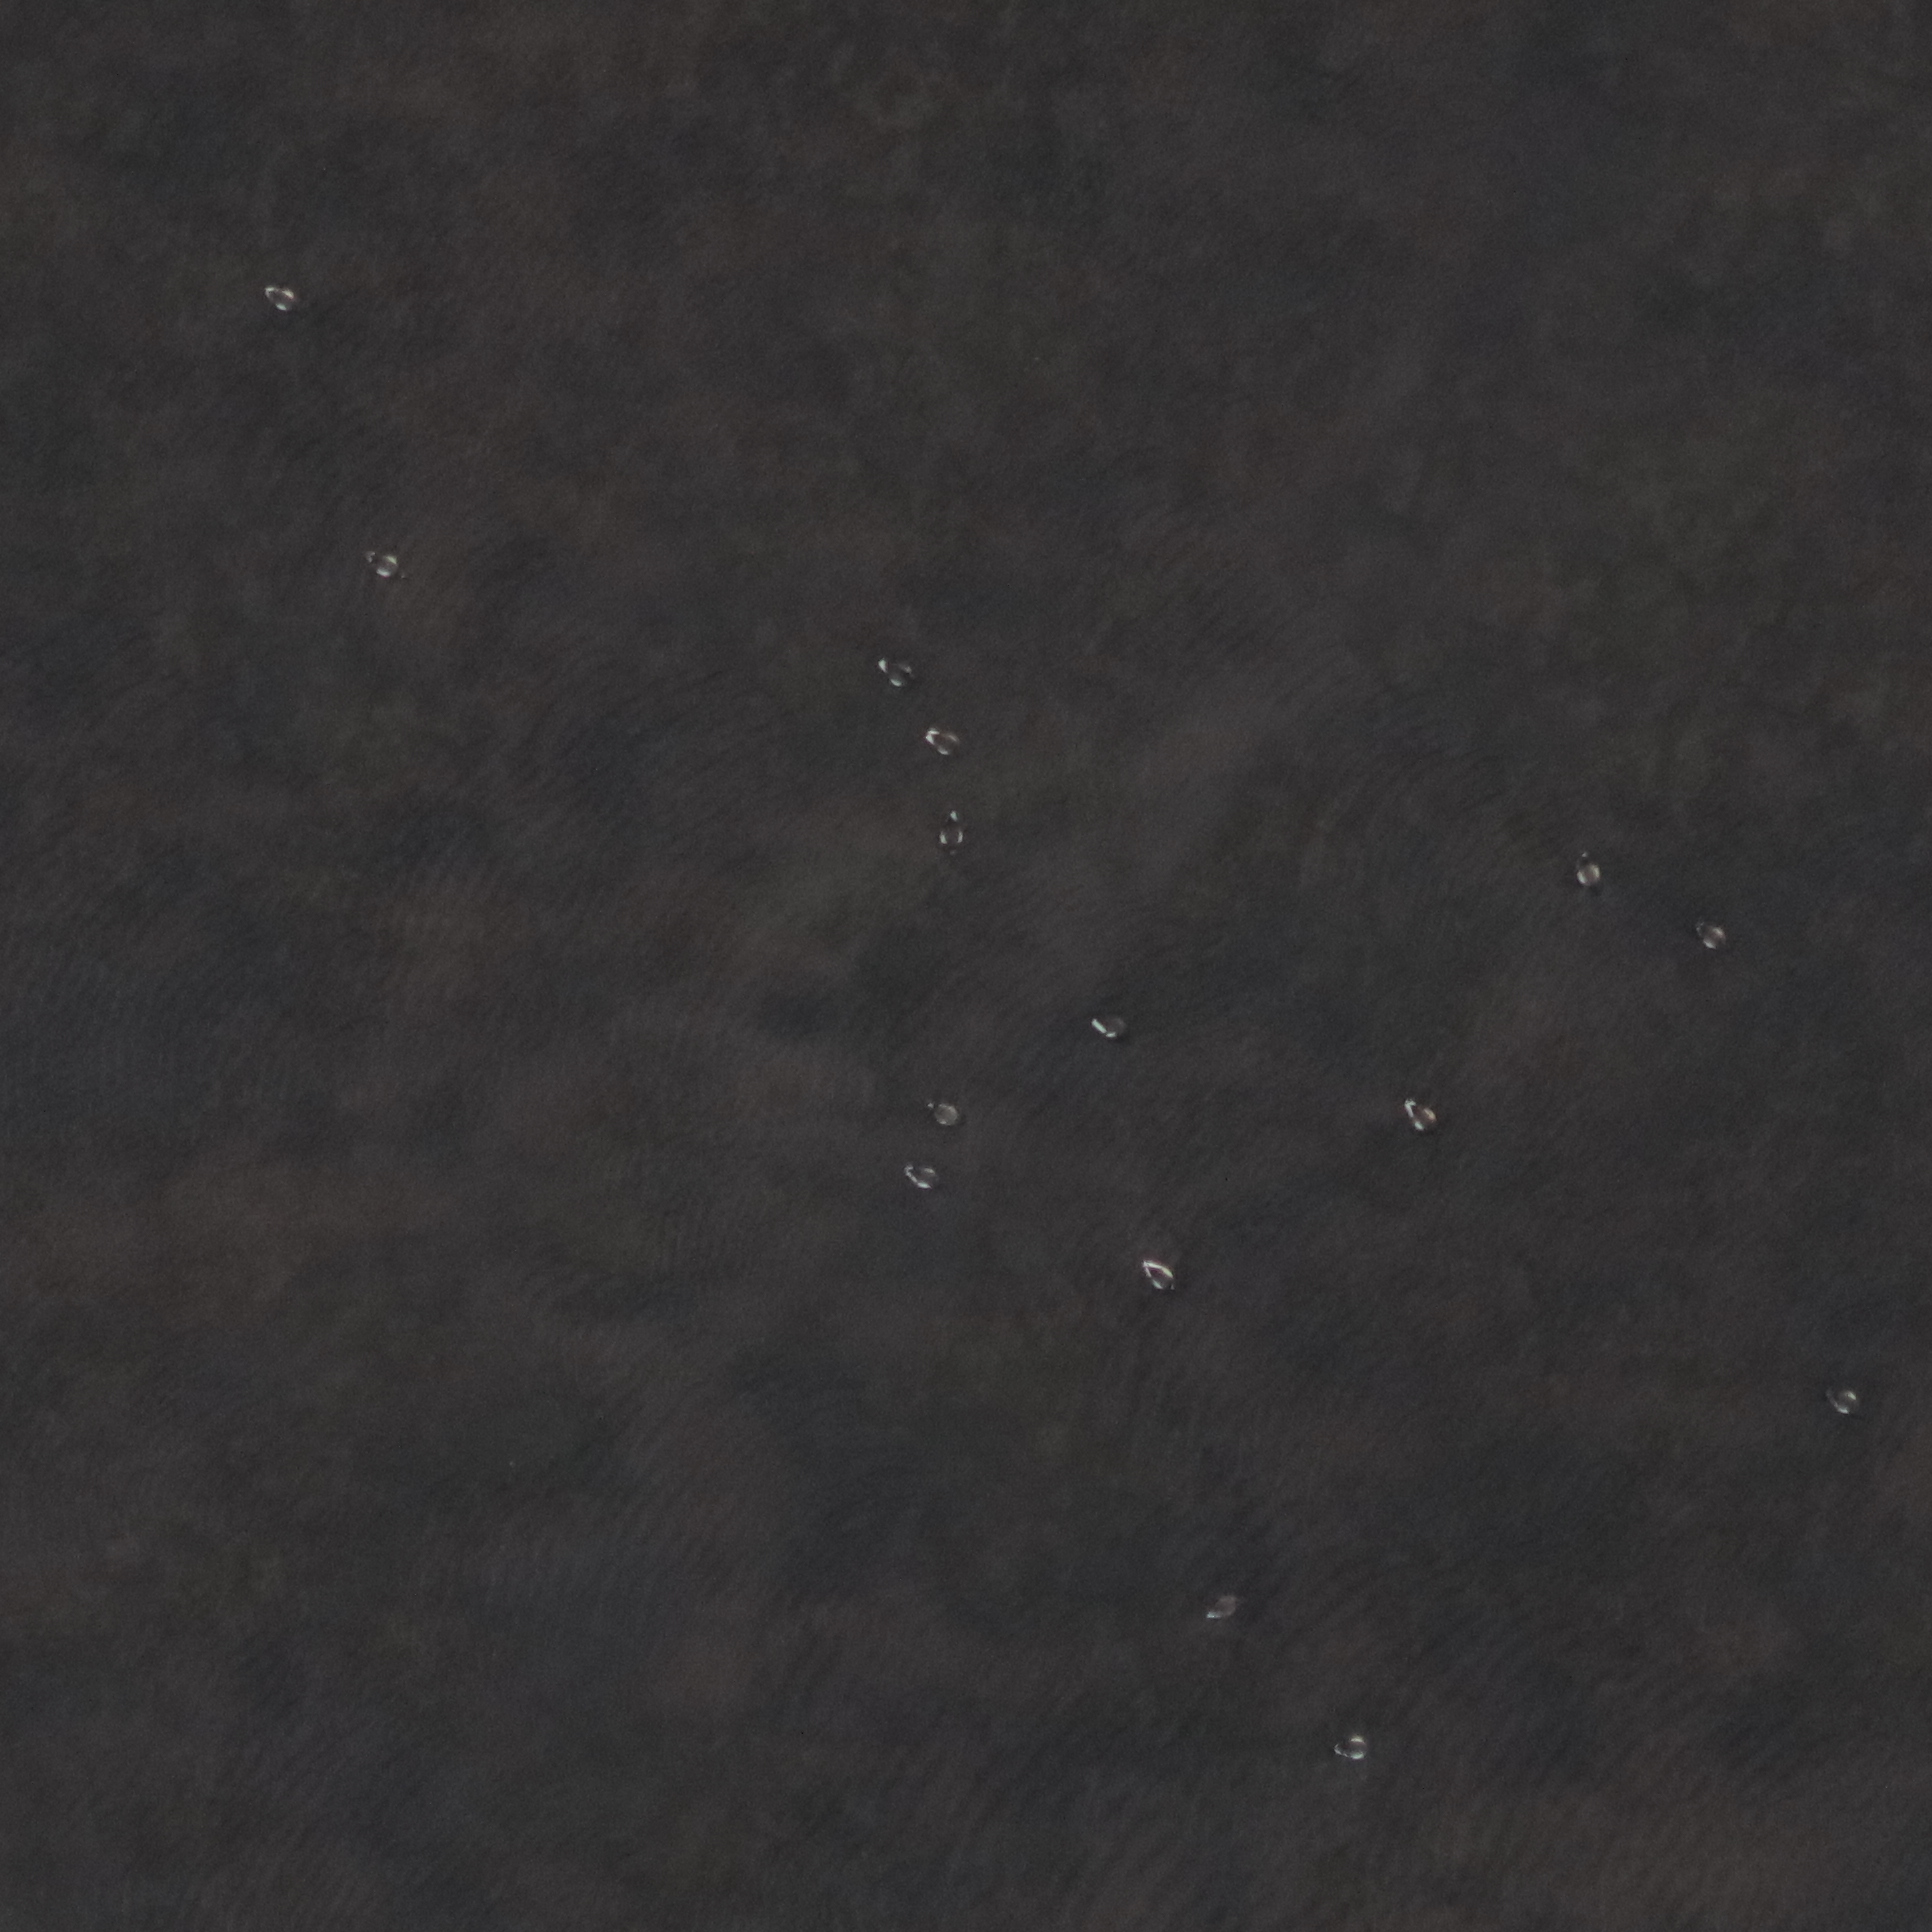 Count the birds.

15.